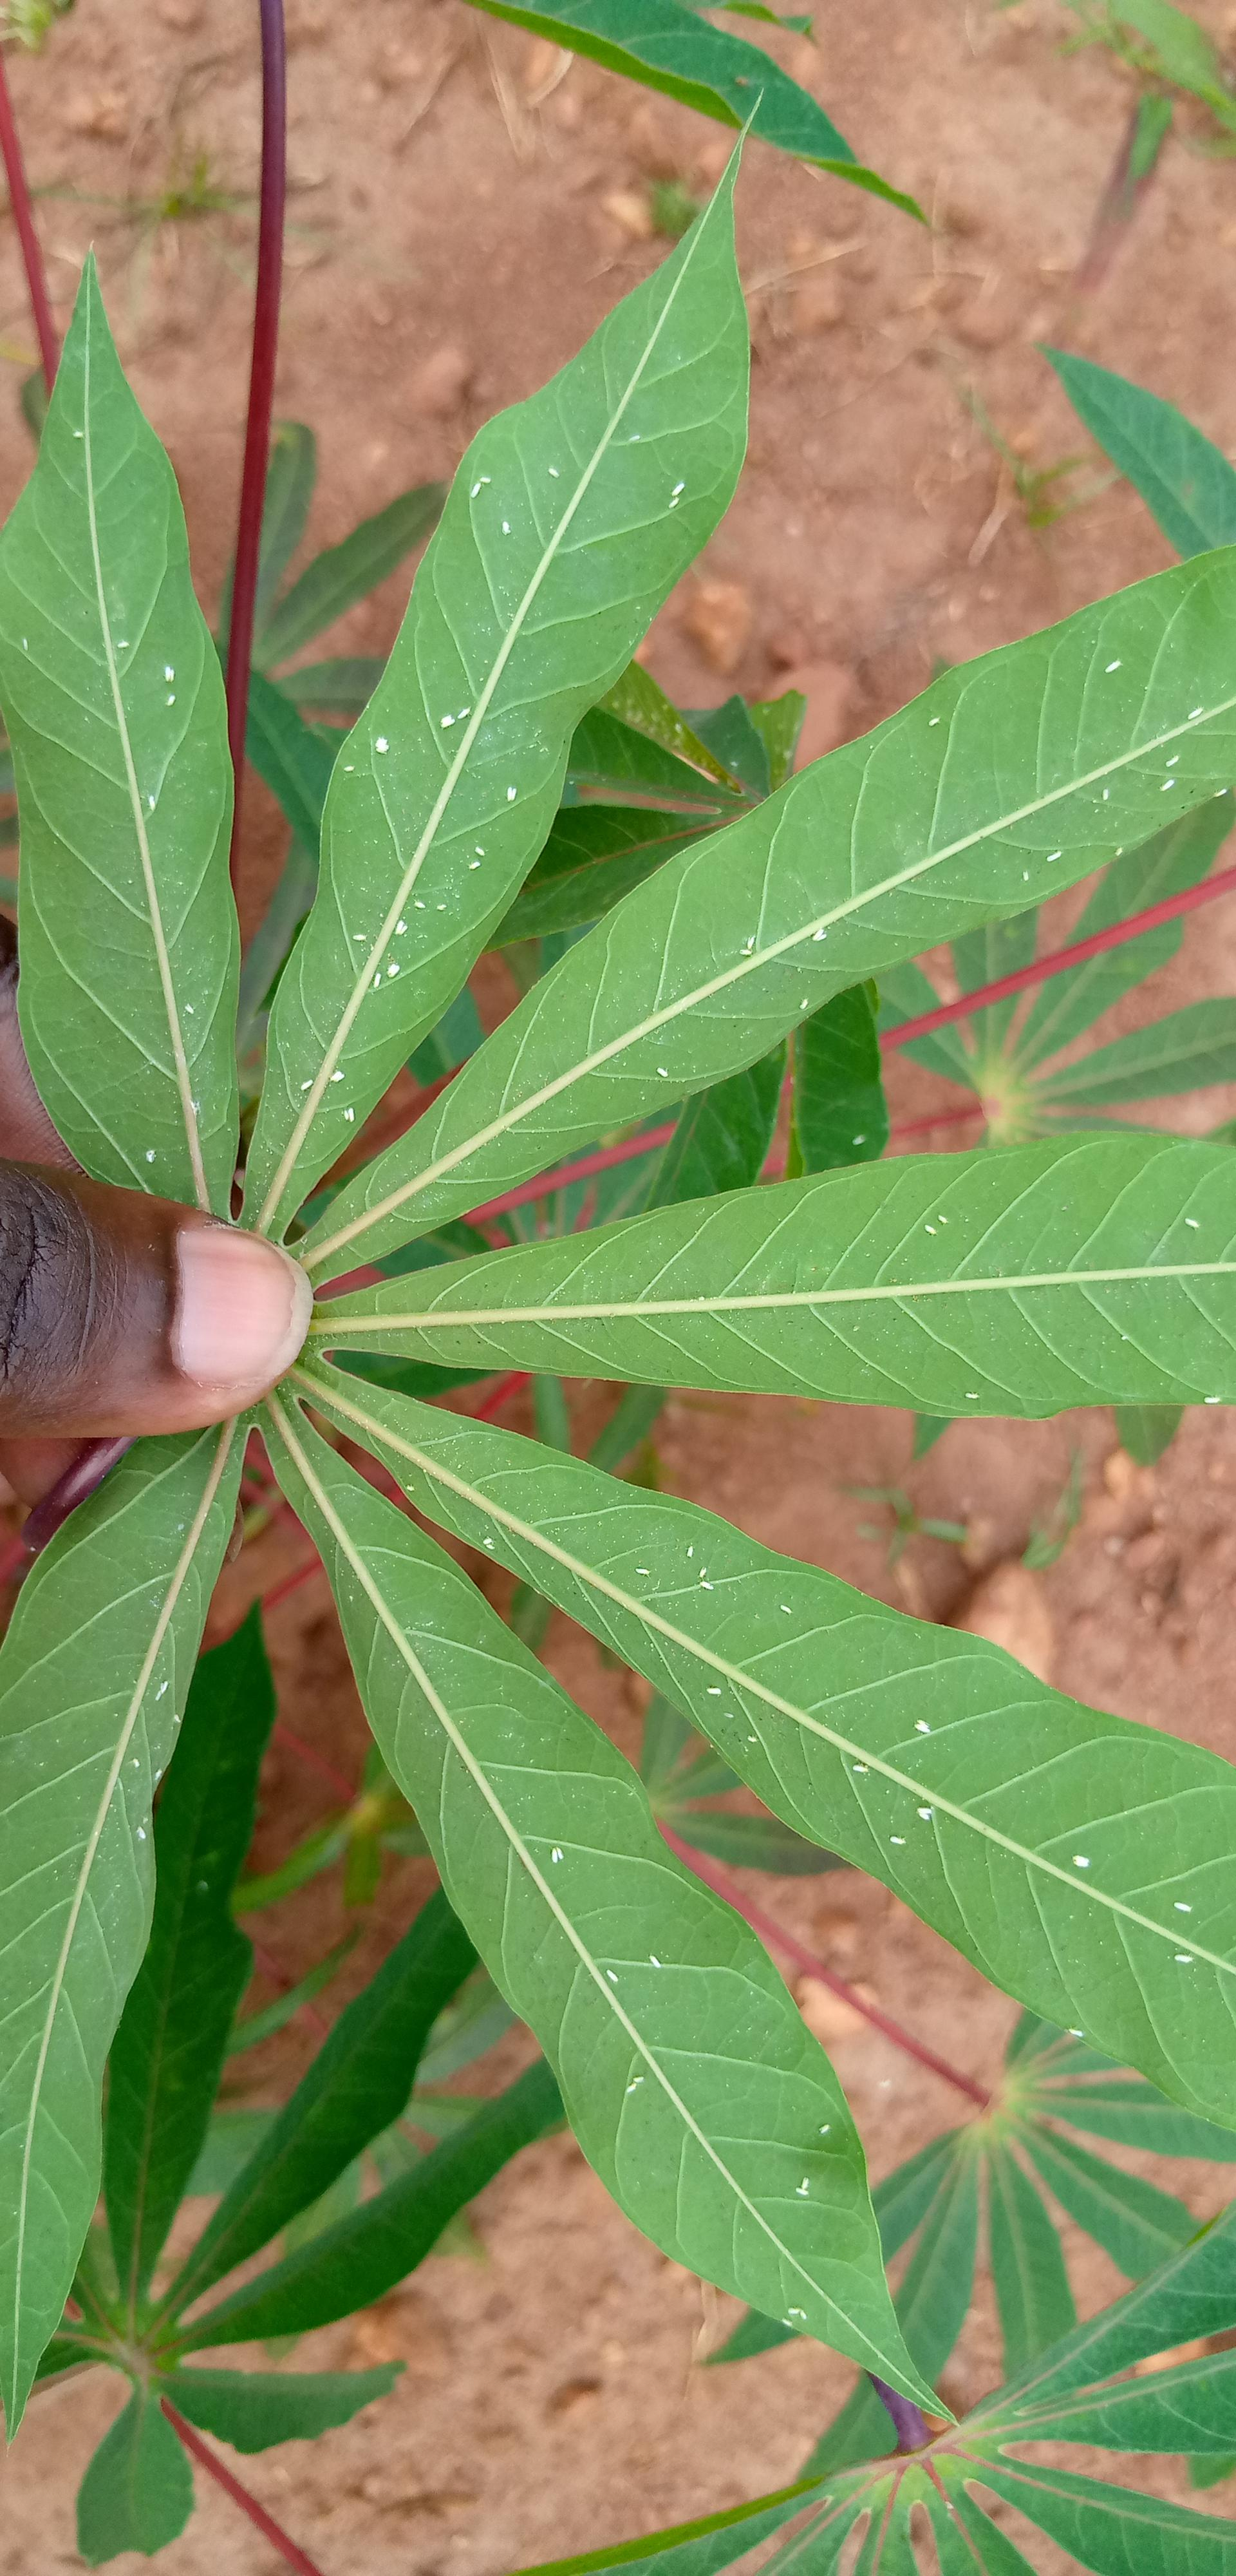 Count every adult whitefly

77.